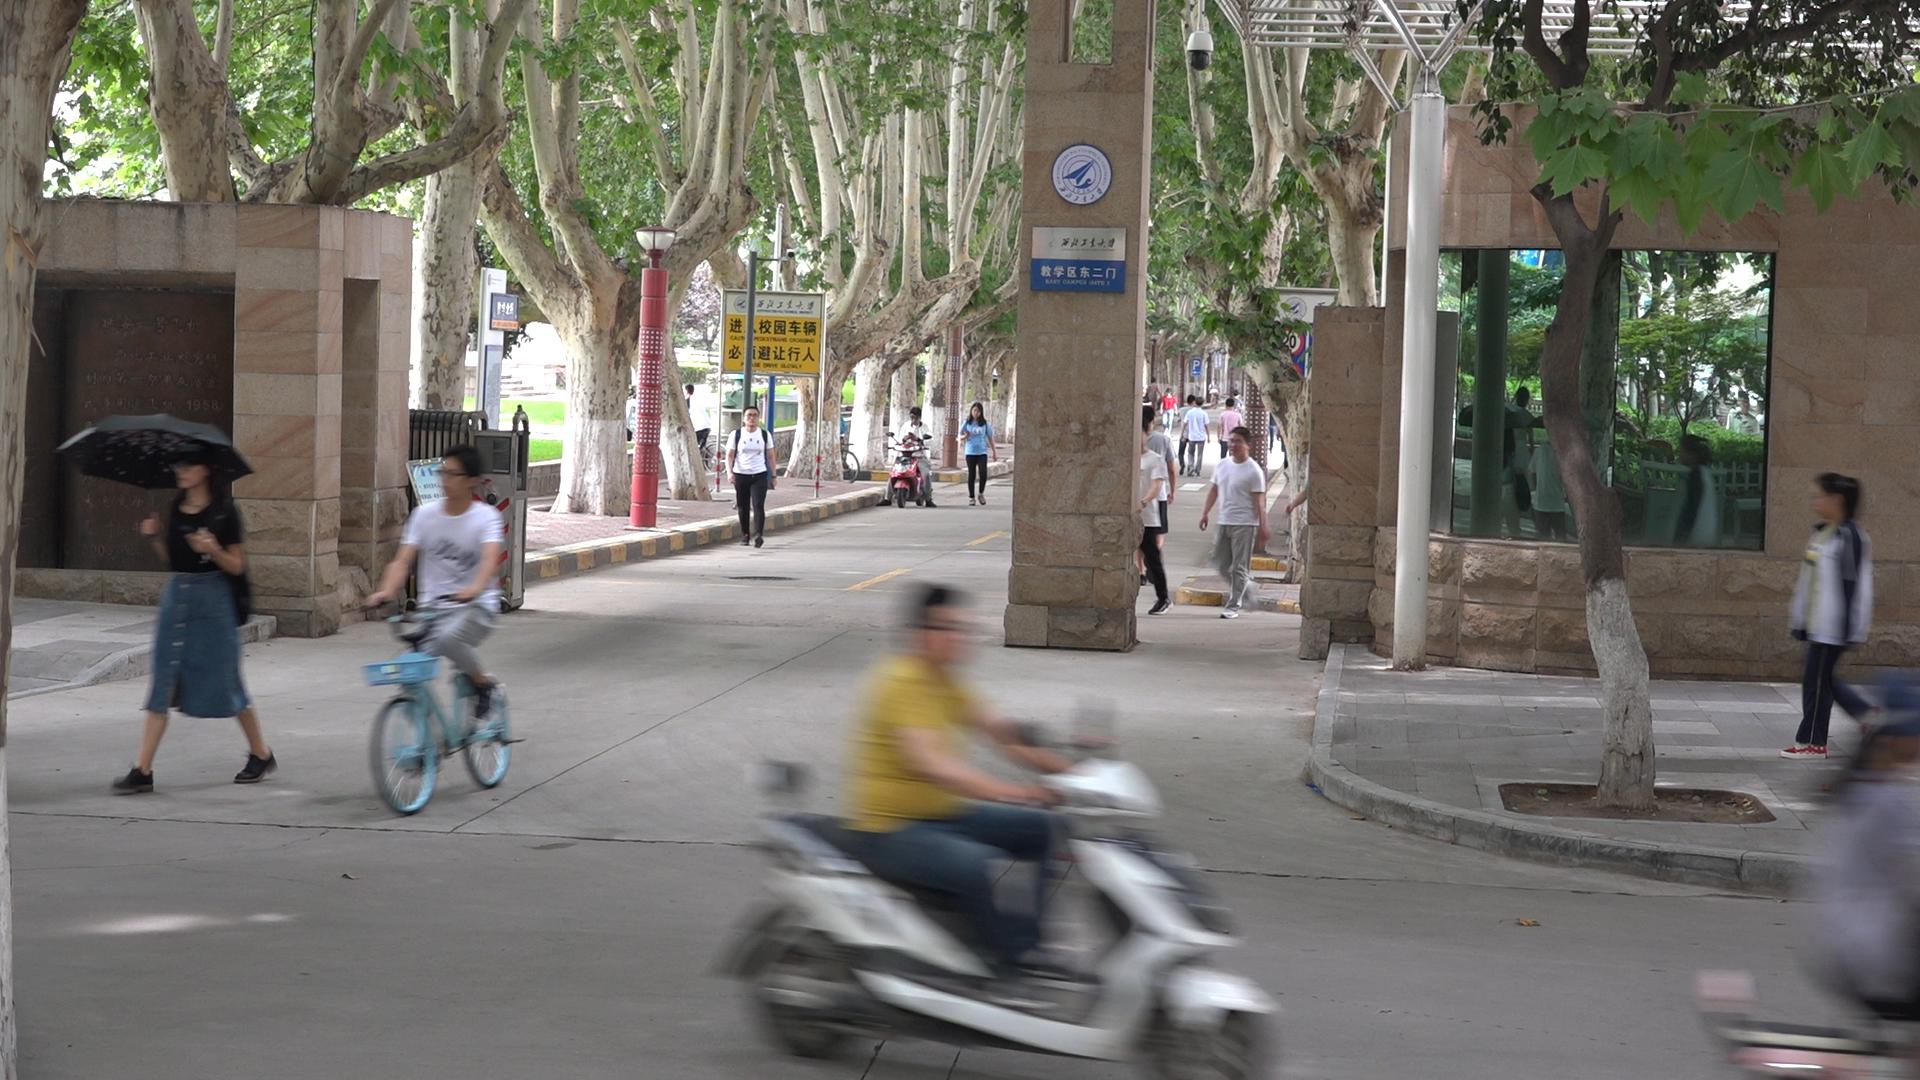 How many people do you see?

16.